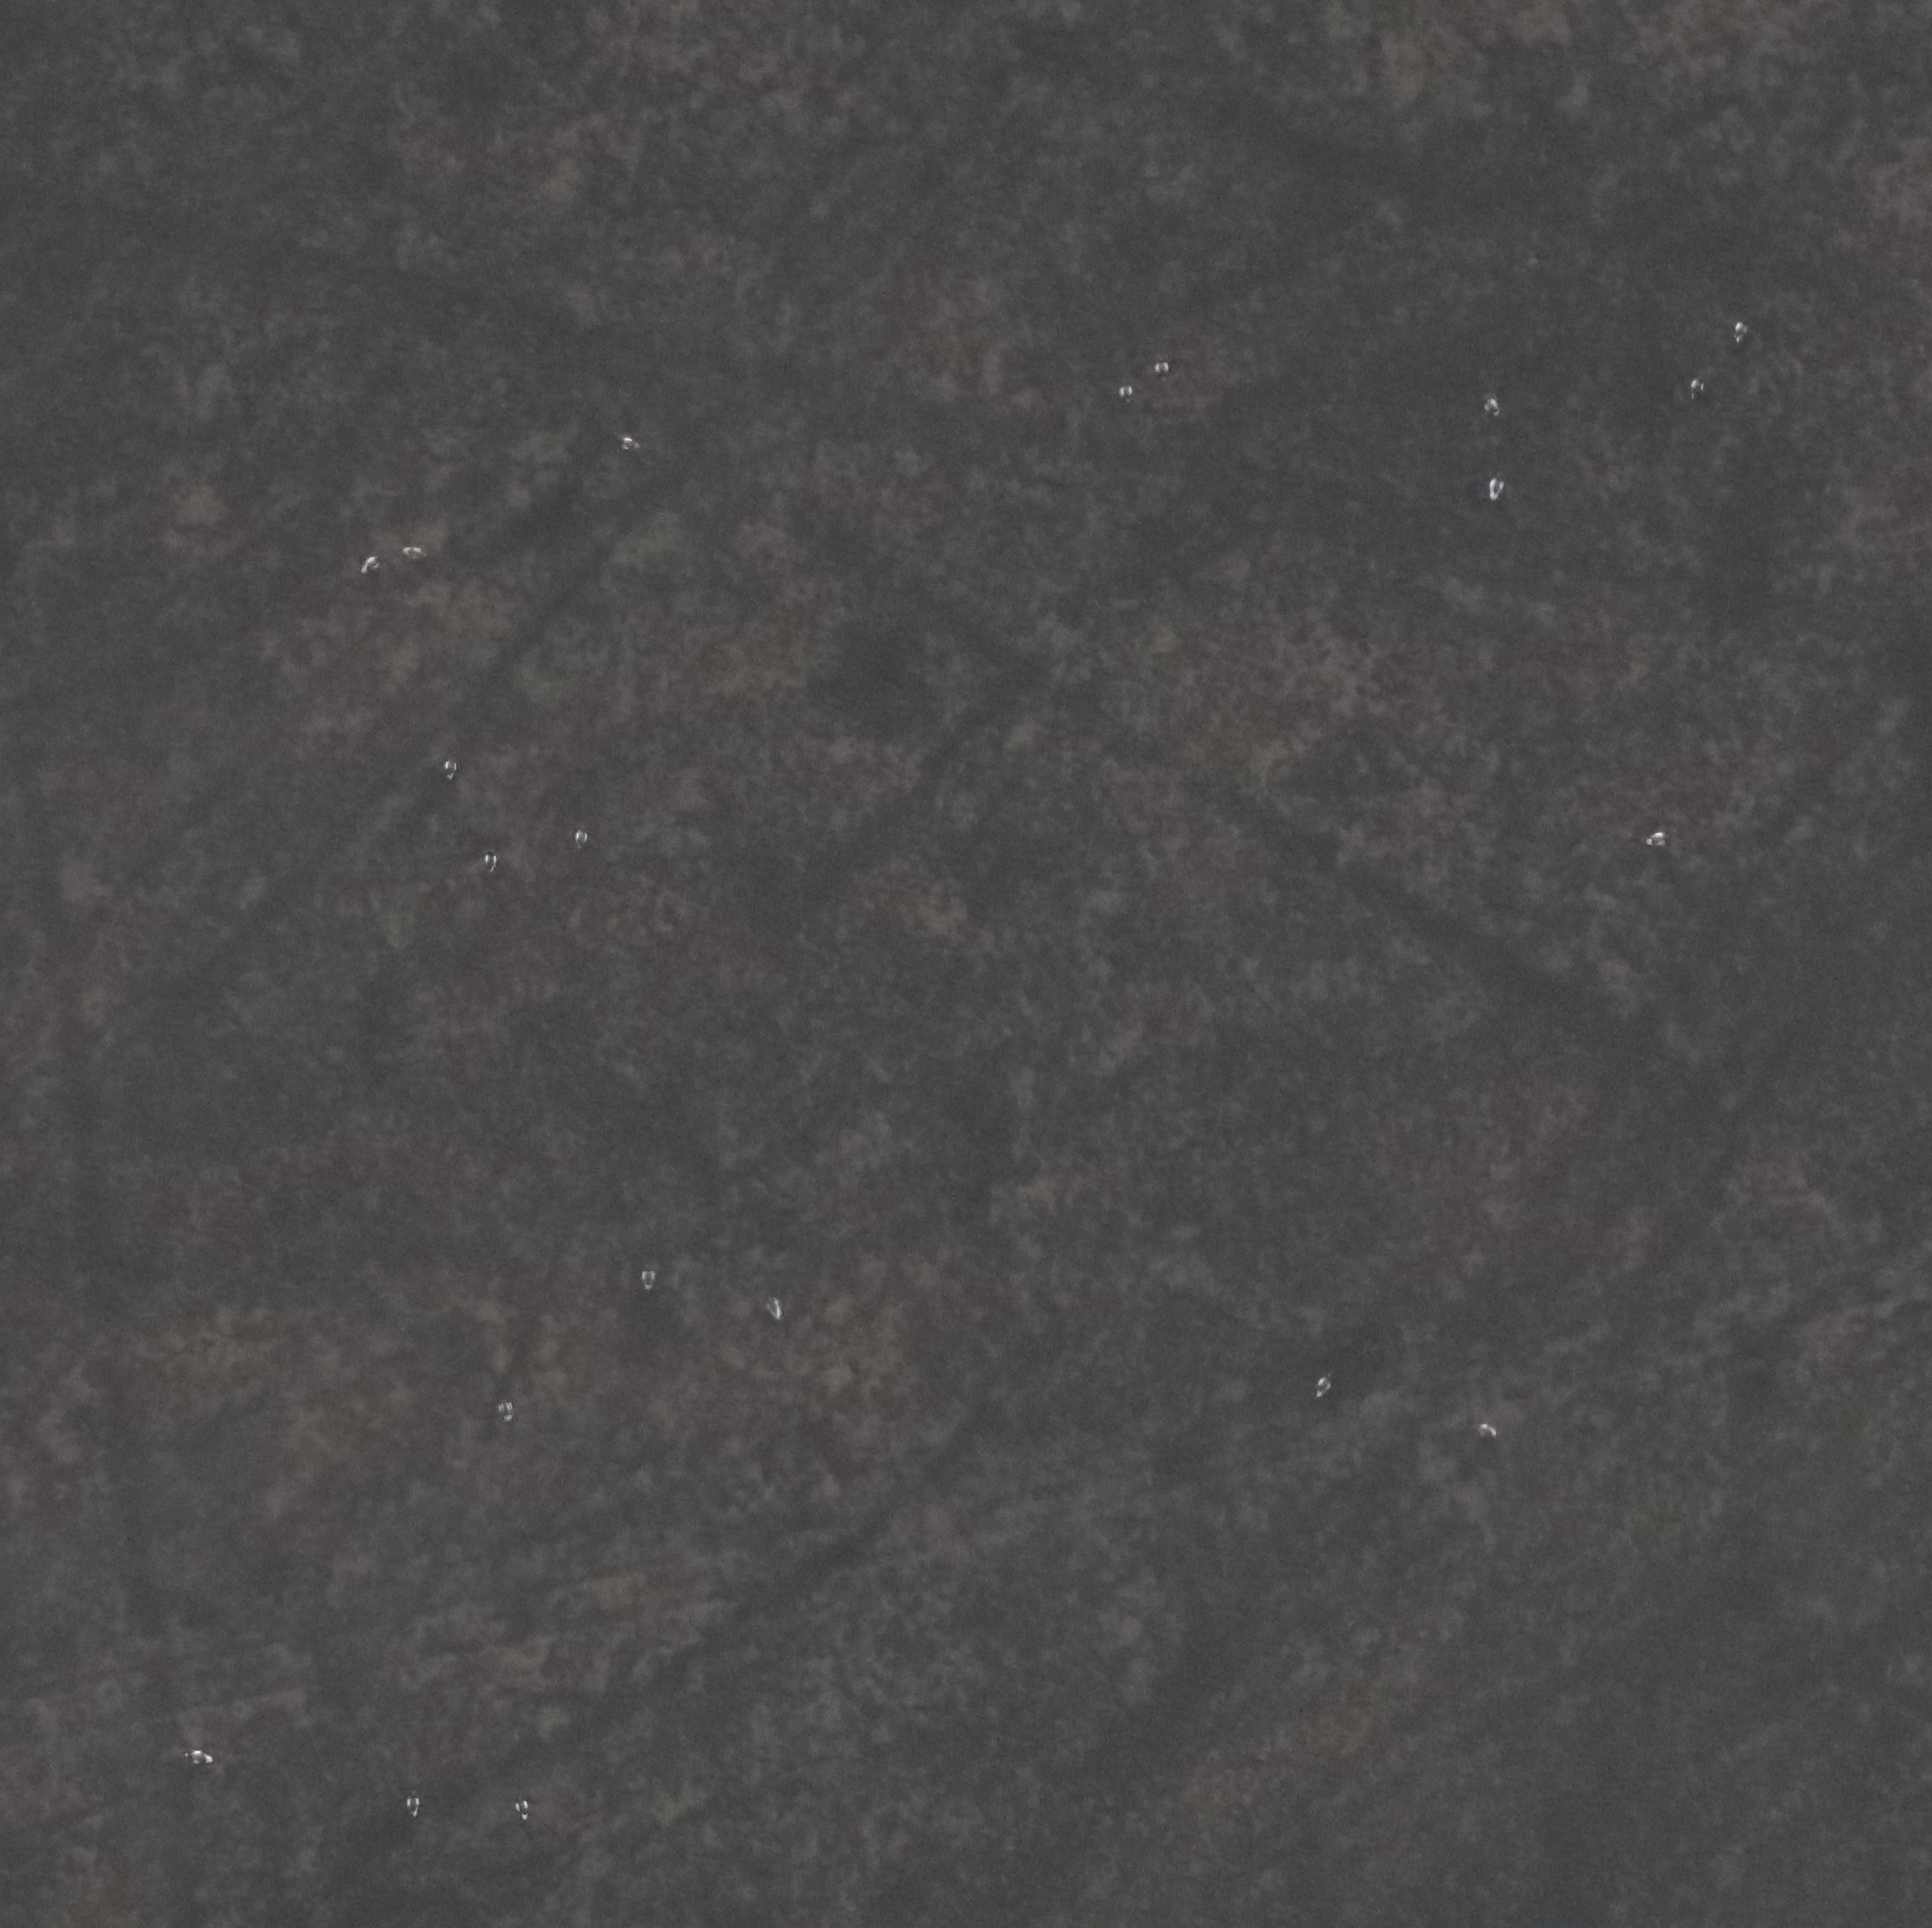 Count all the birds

21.